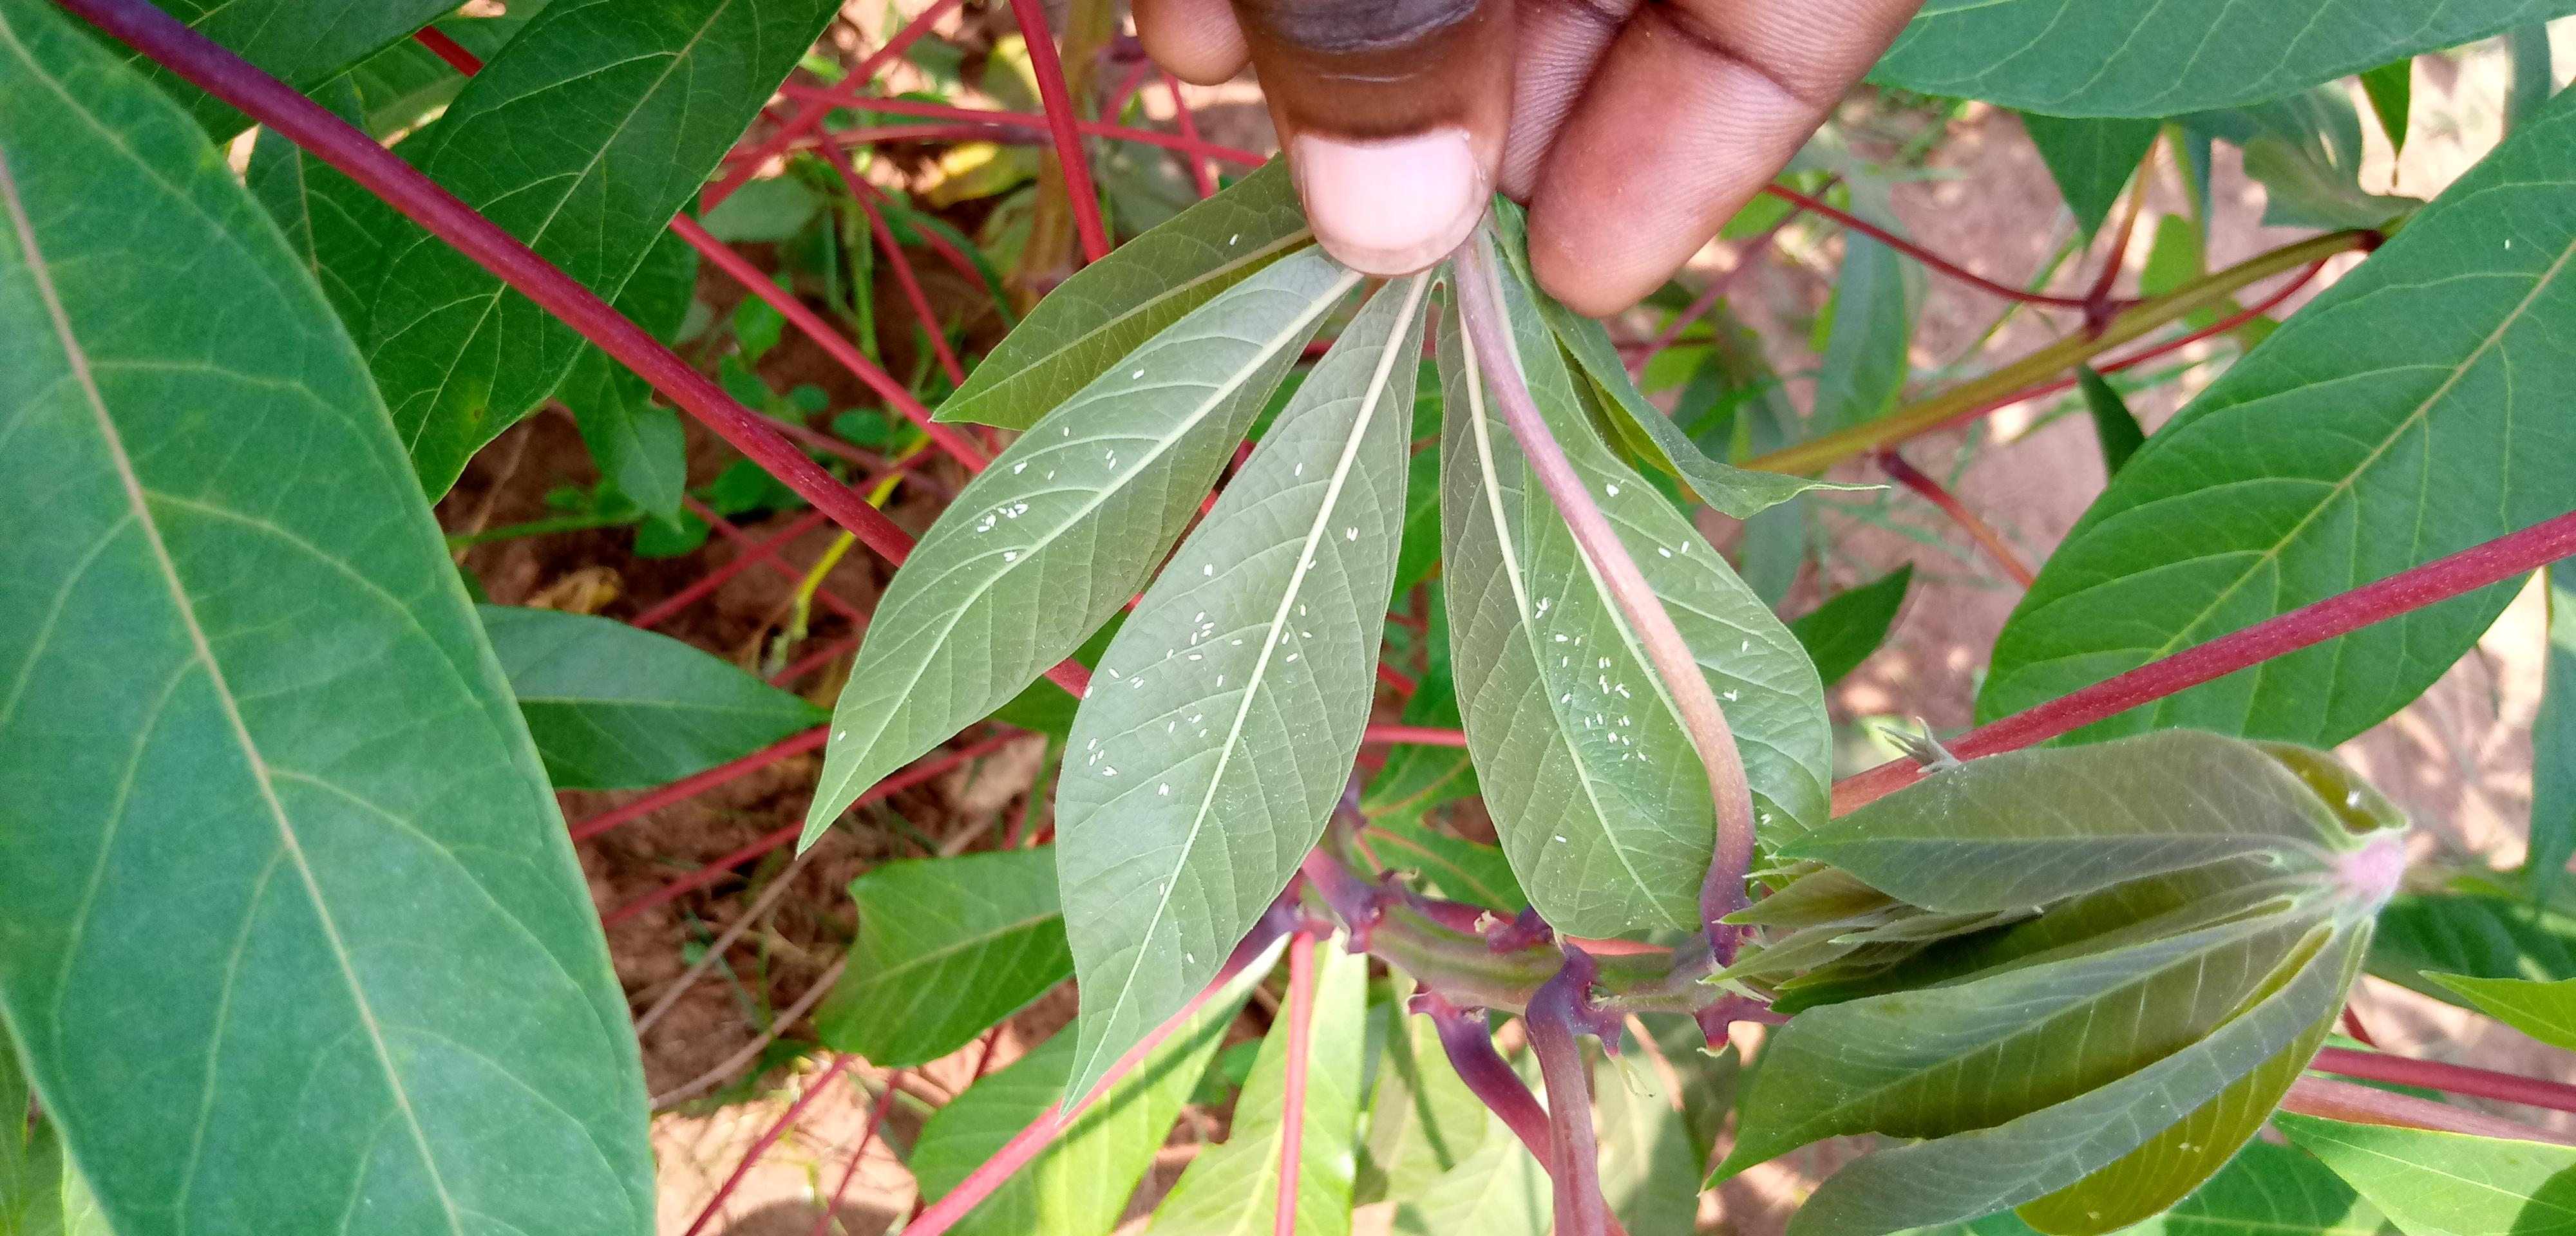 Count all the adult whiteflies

80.